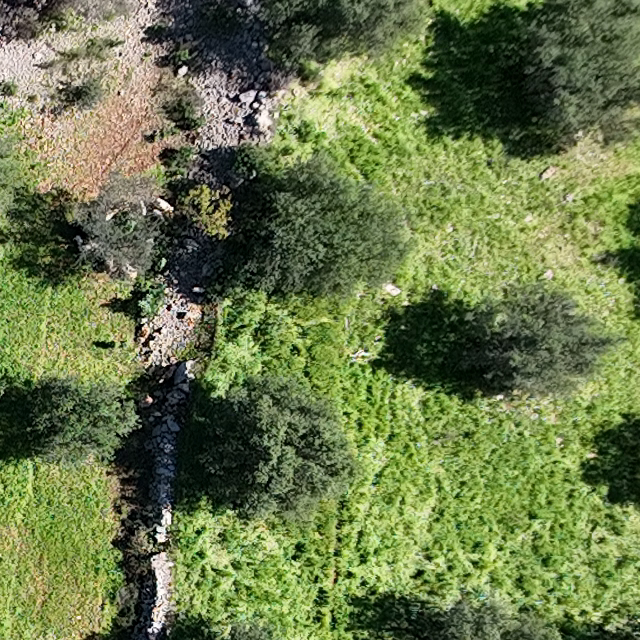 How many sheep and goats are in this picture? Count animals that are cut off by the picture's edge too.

10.